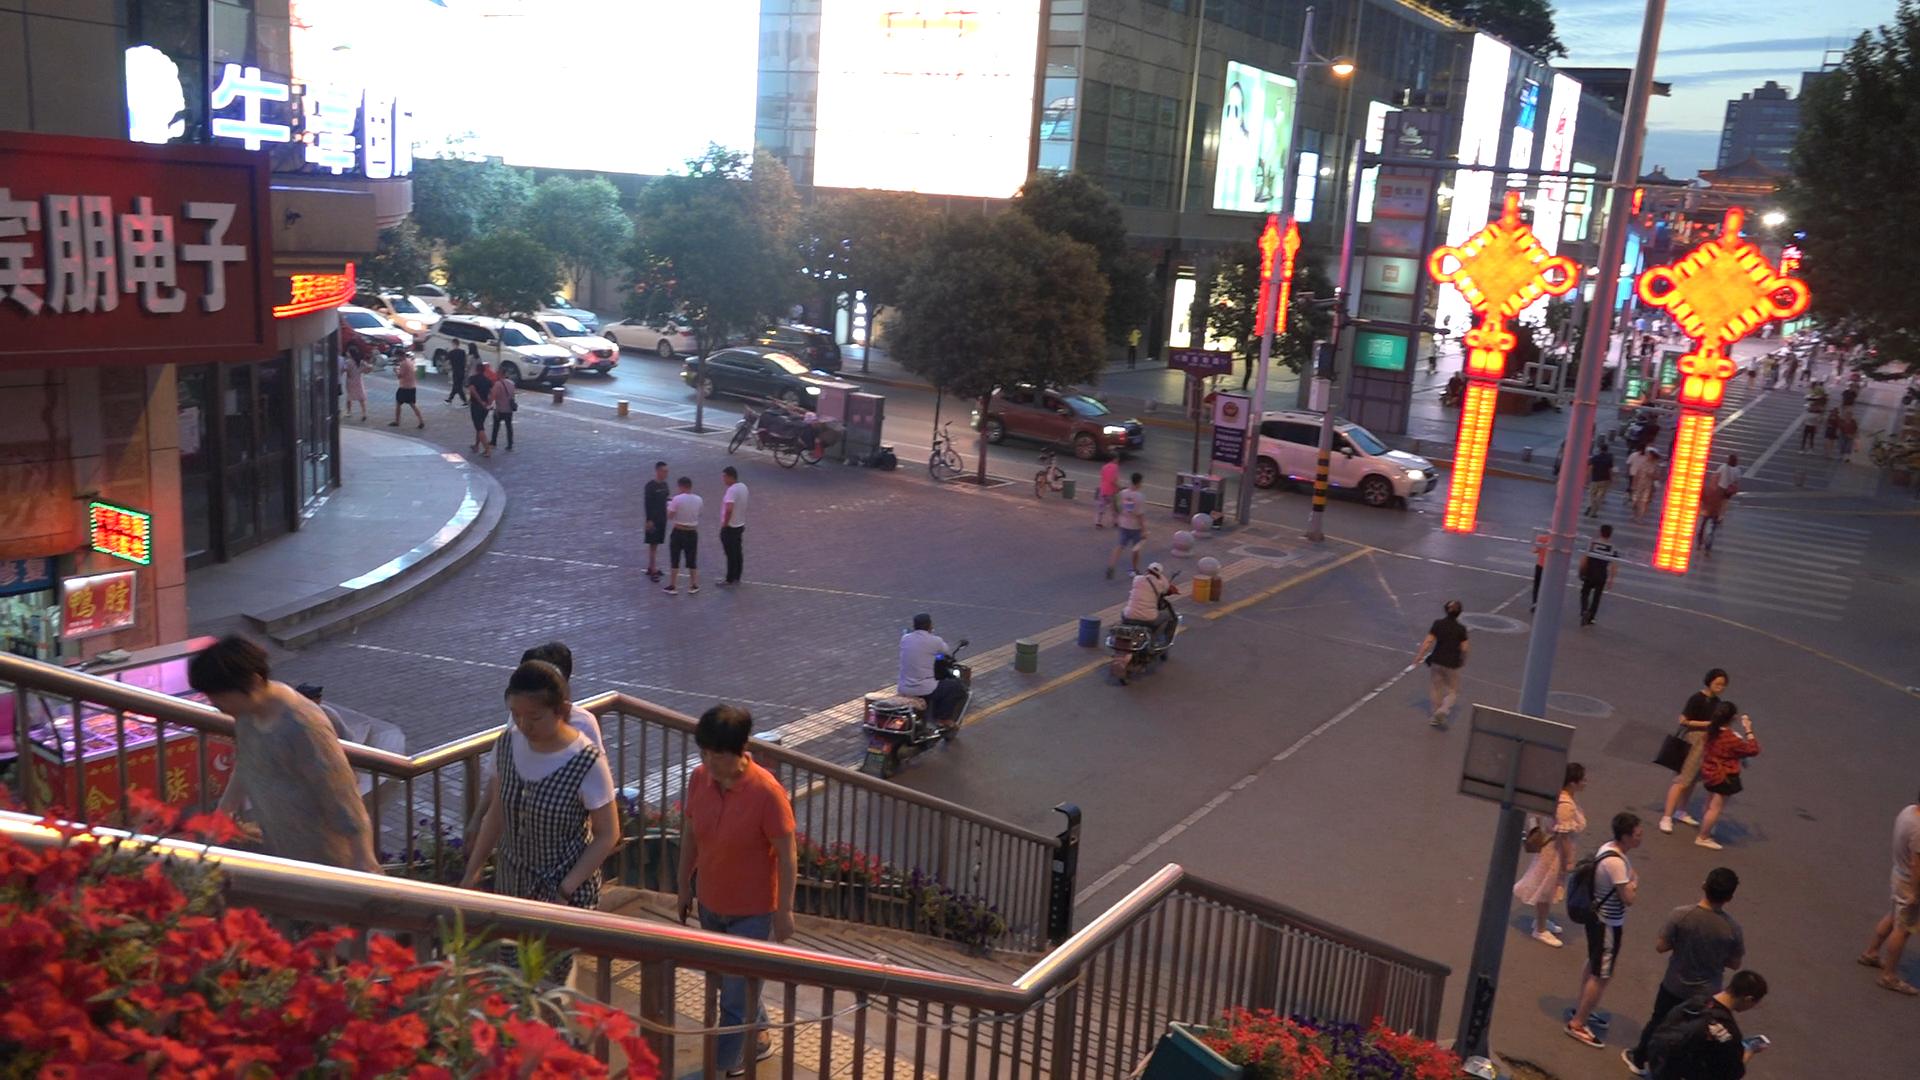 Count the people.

59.